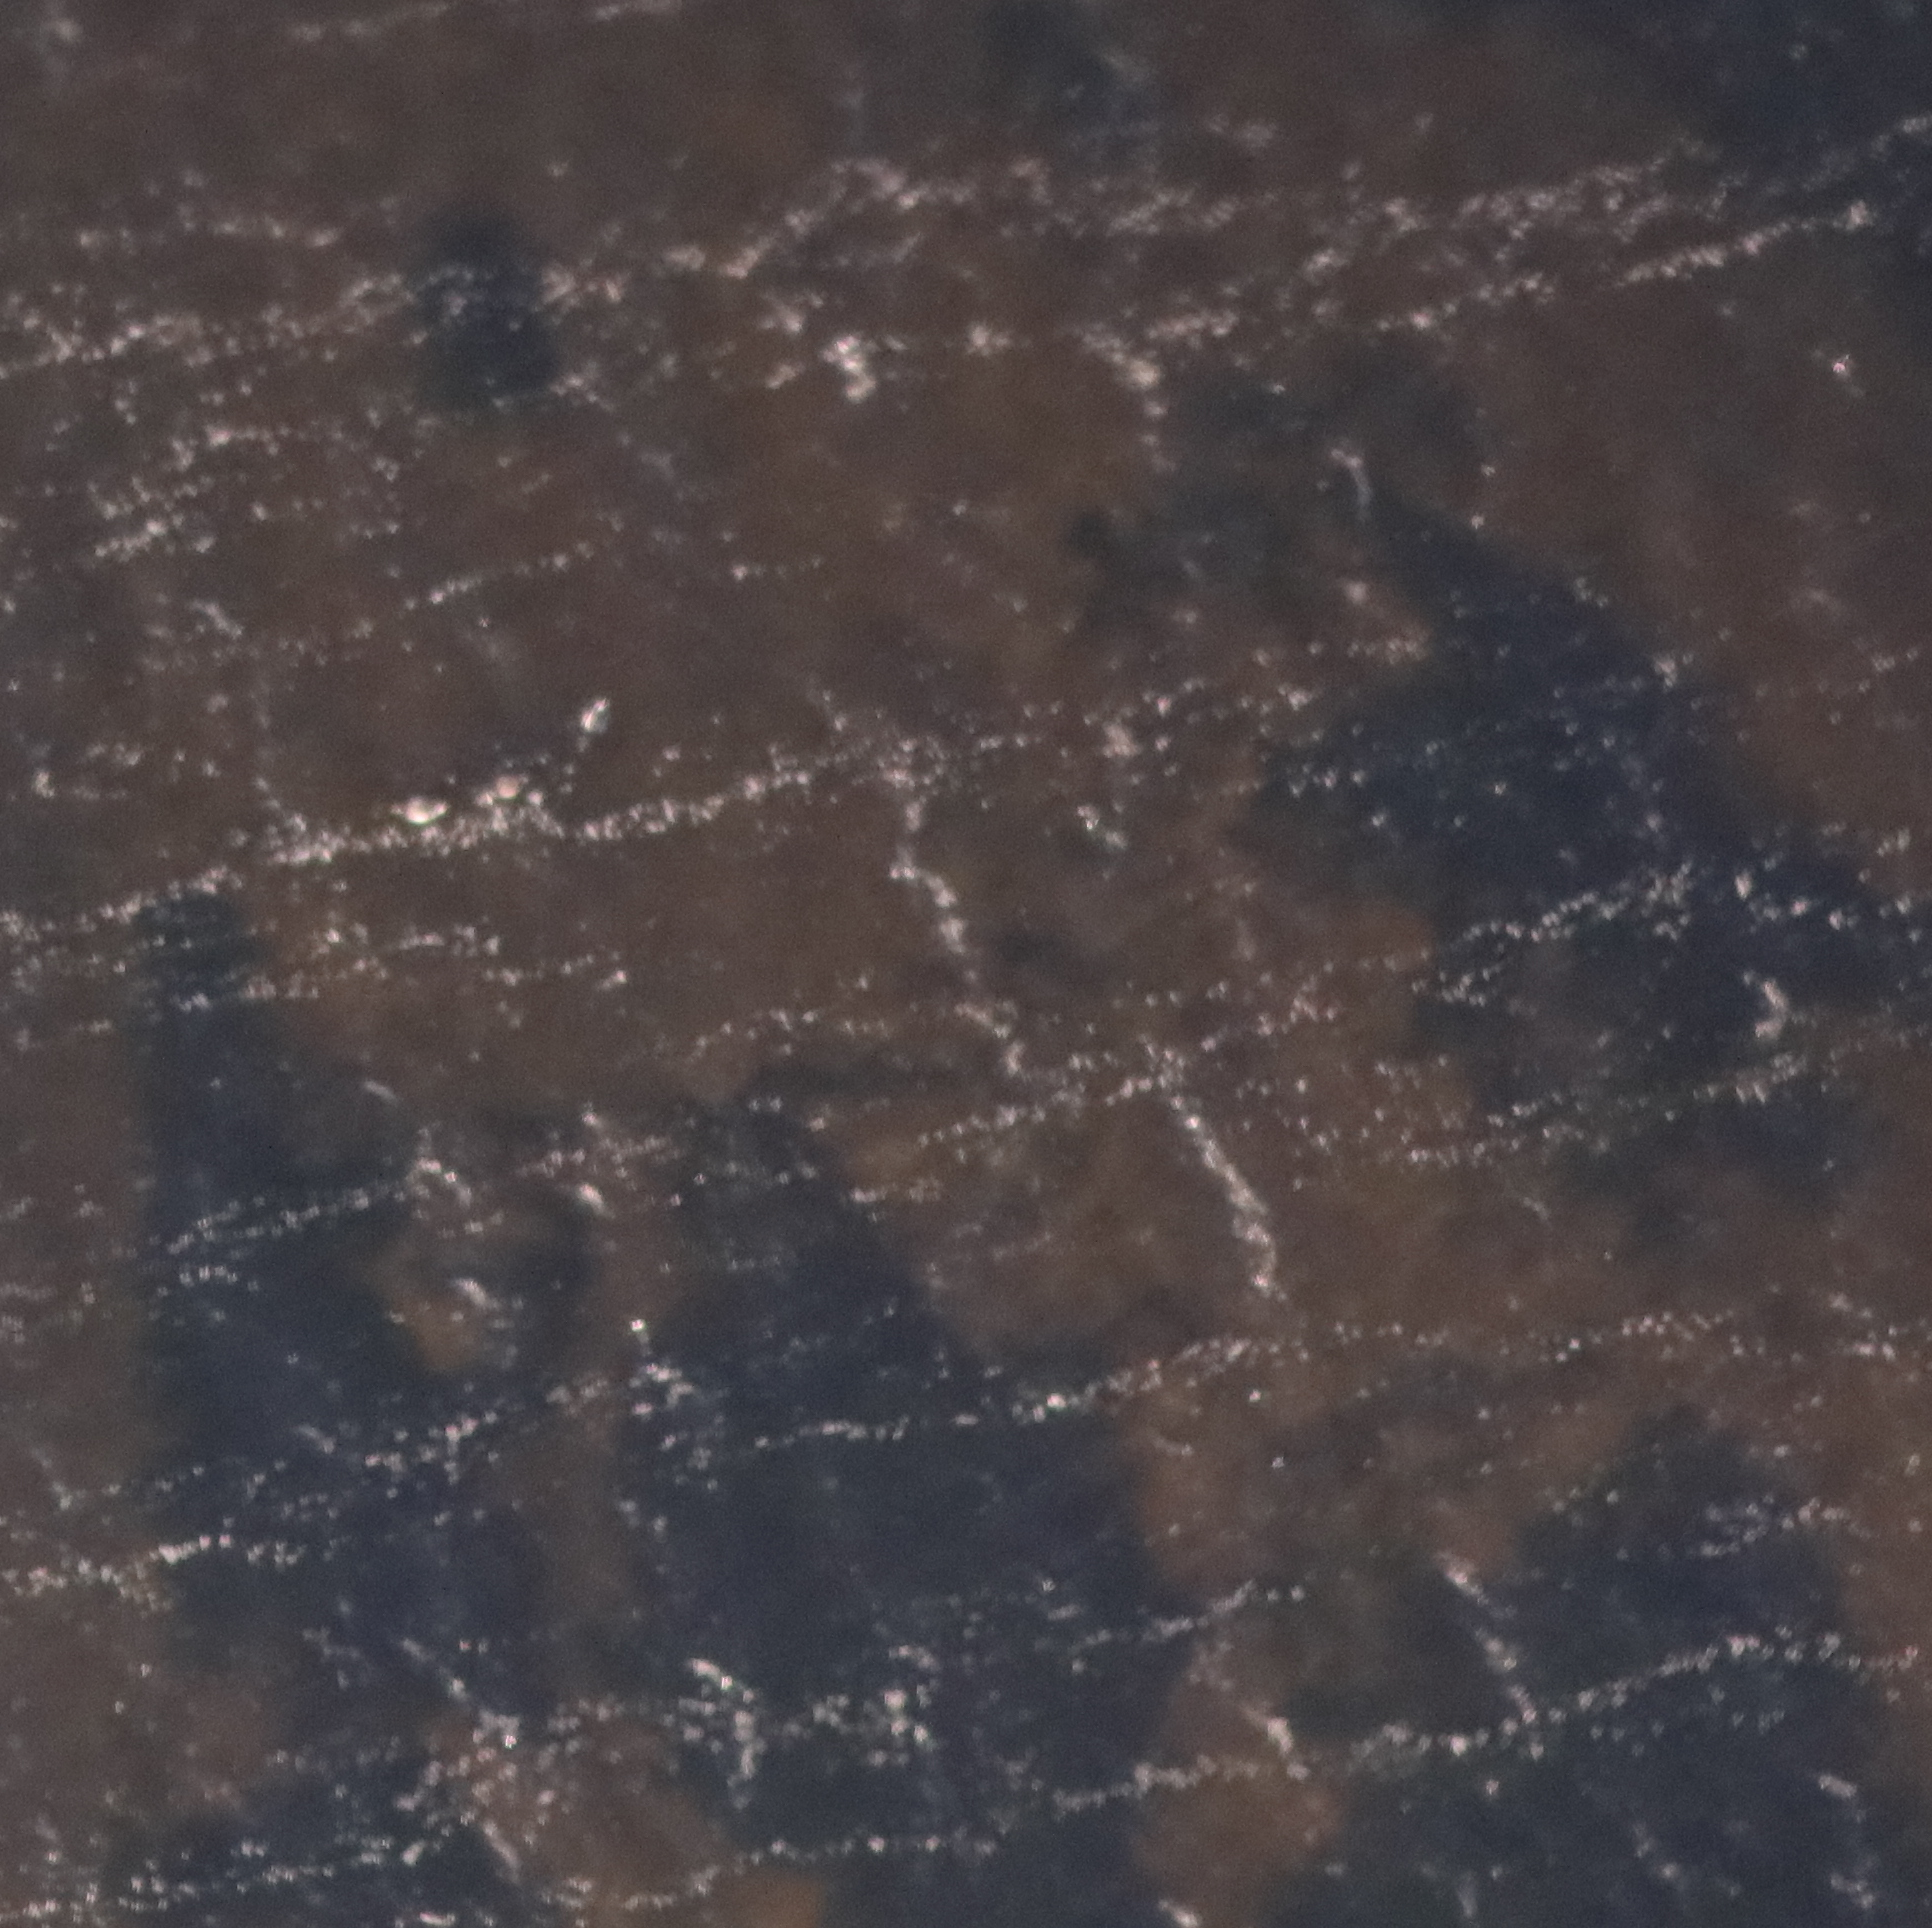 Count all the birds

3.